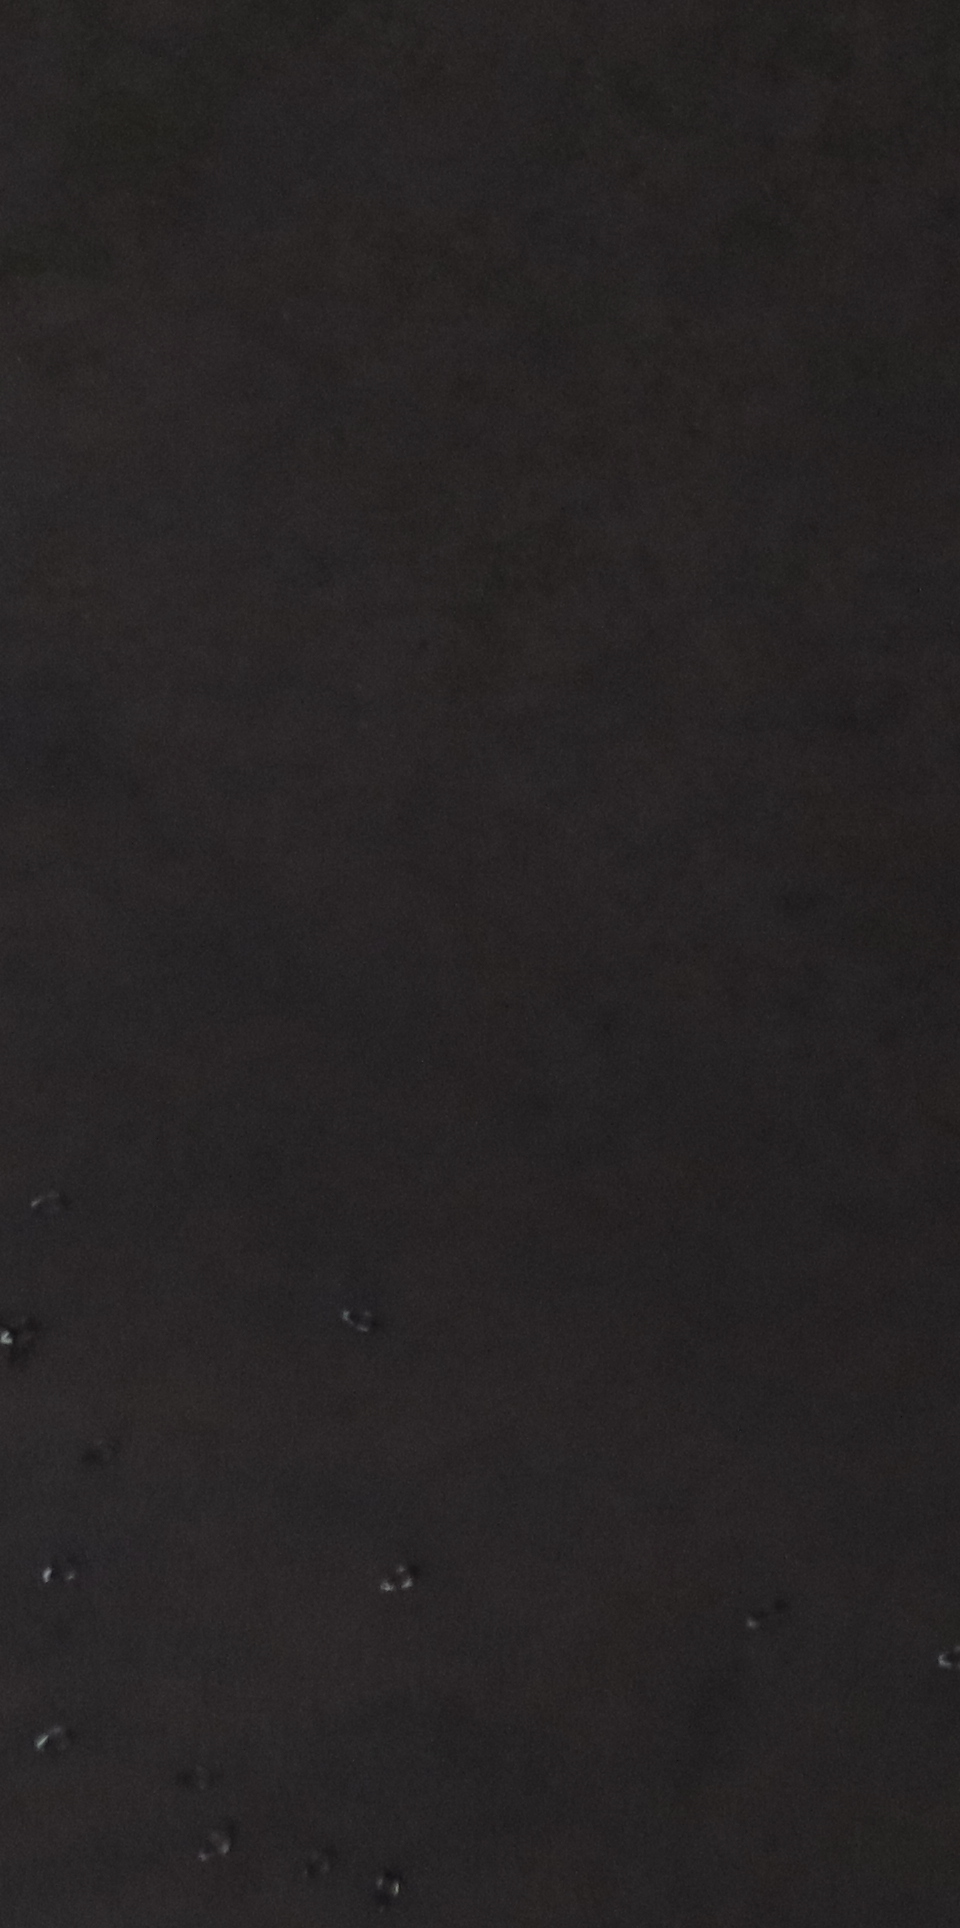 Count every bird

13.